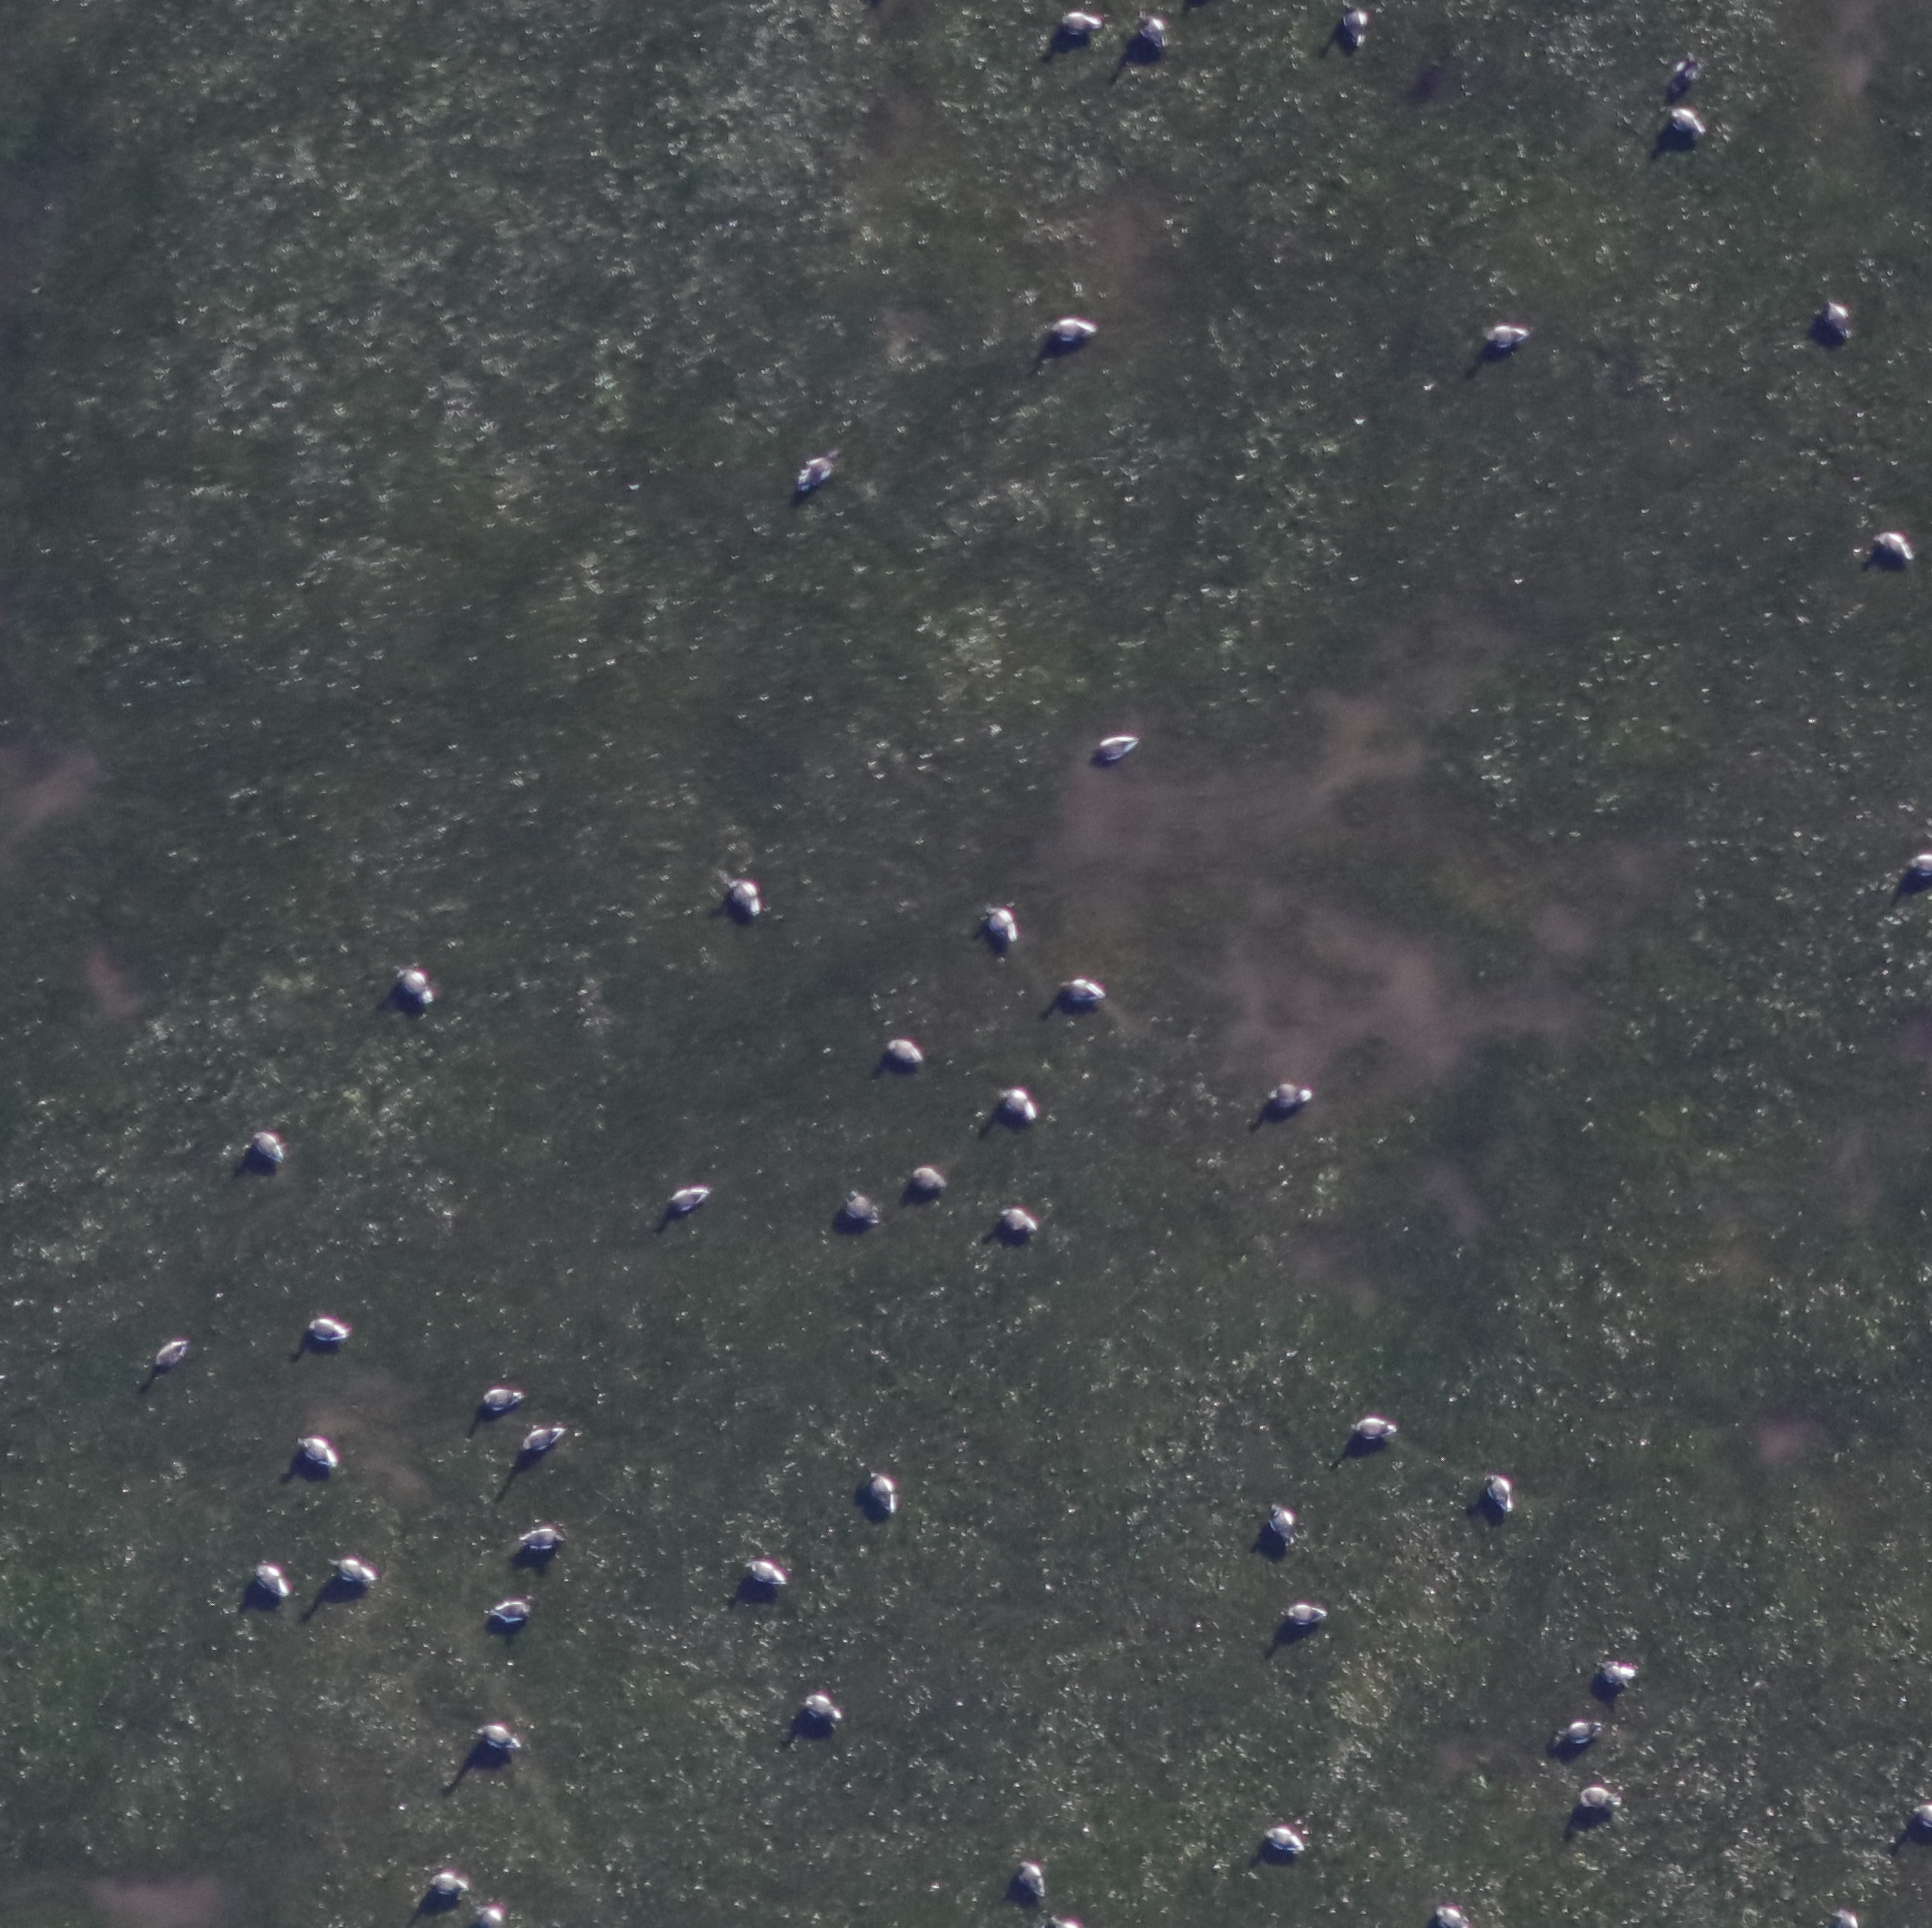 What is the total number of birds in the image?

50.